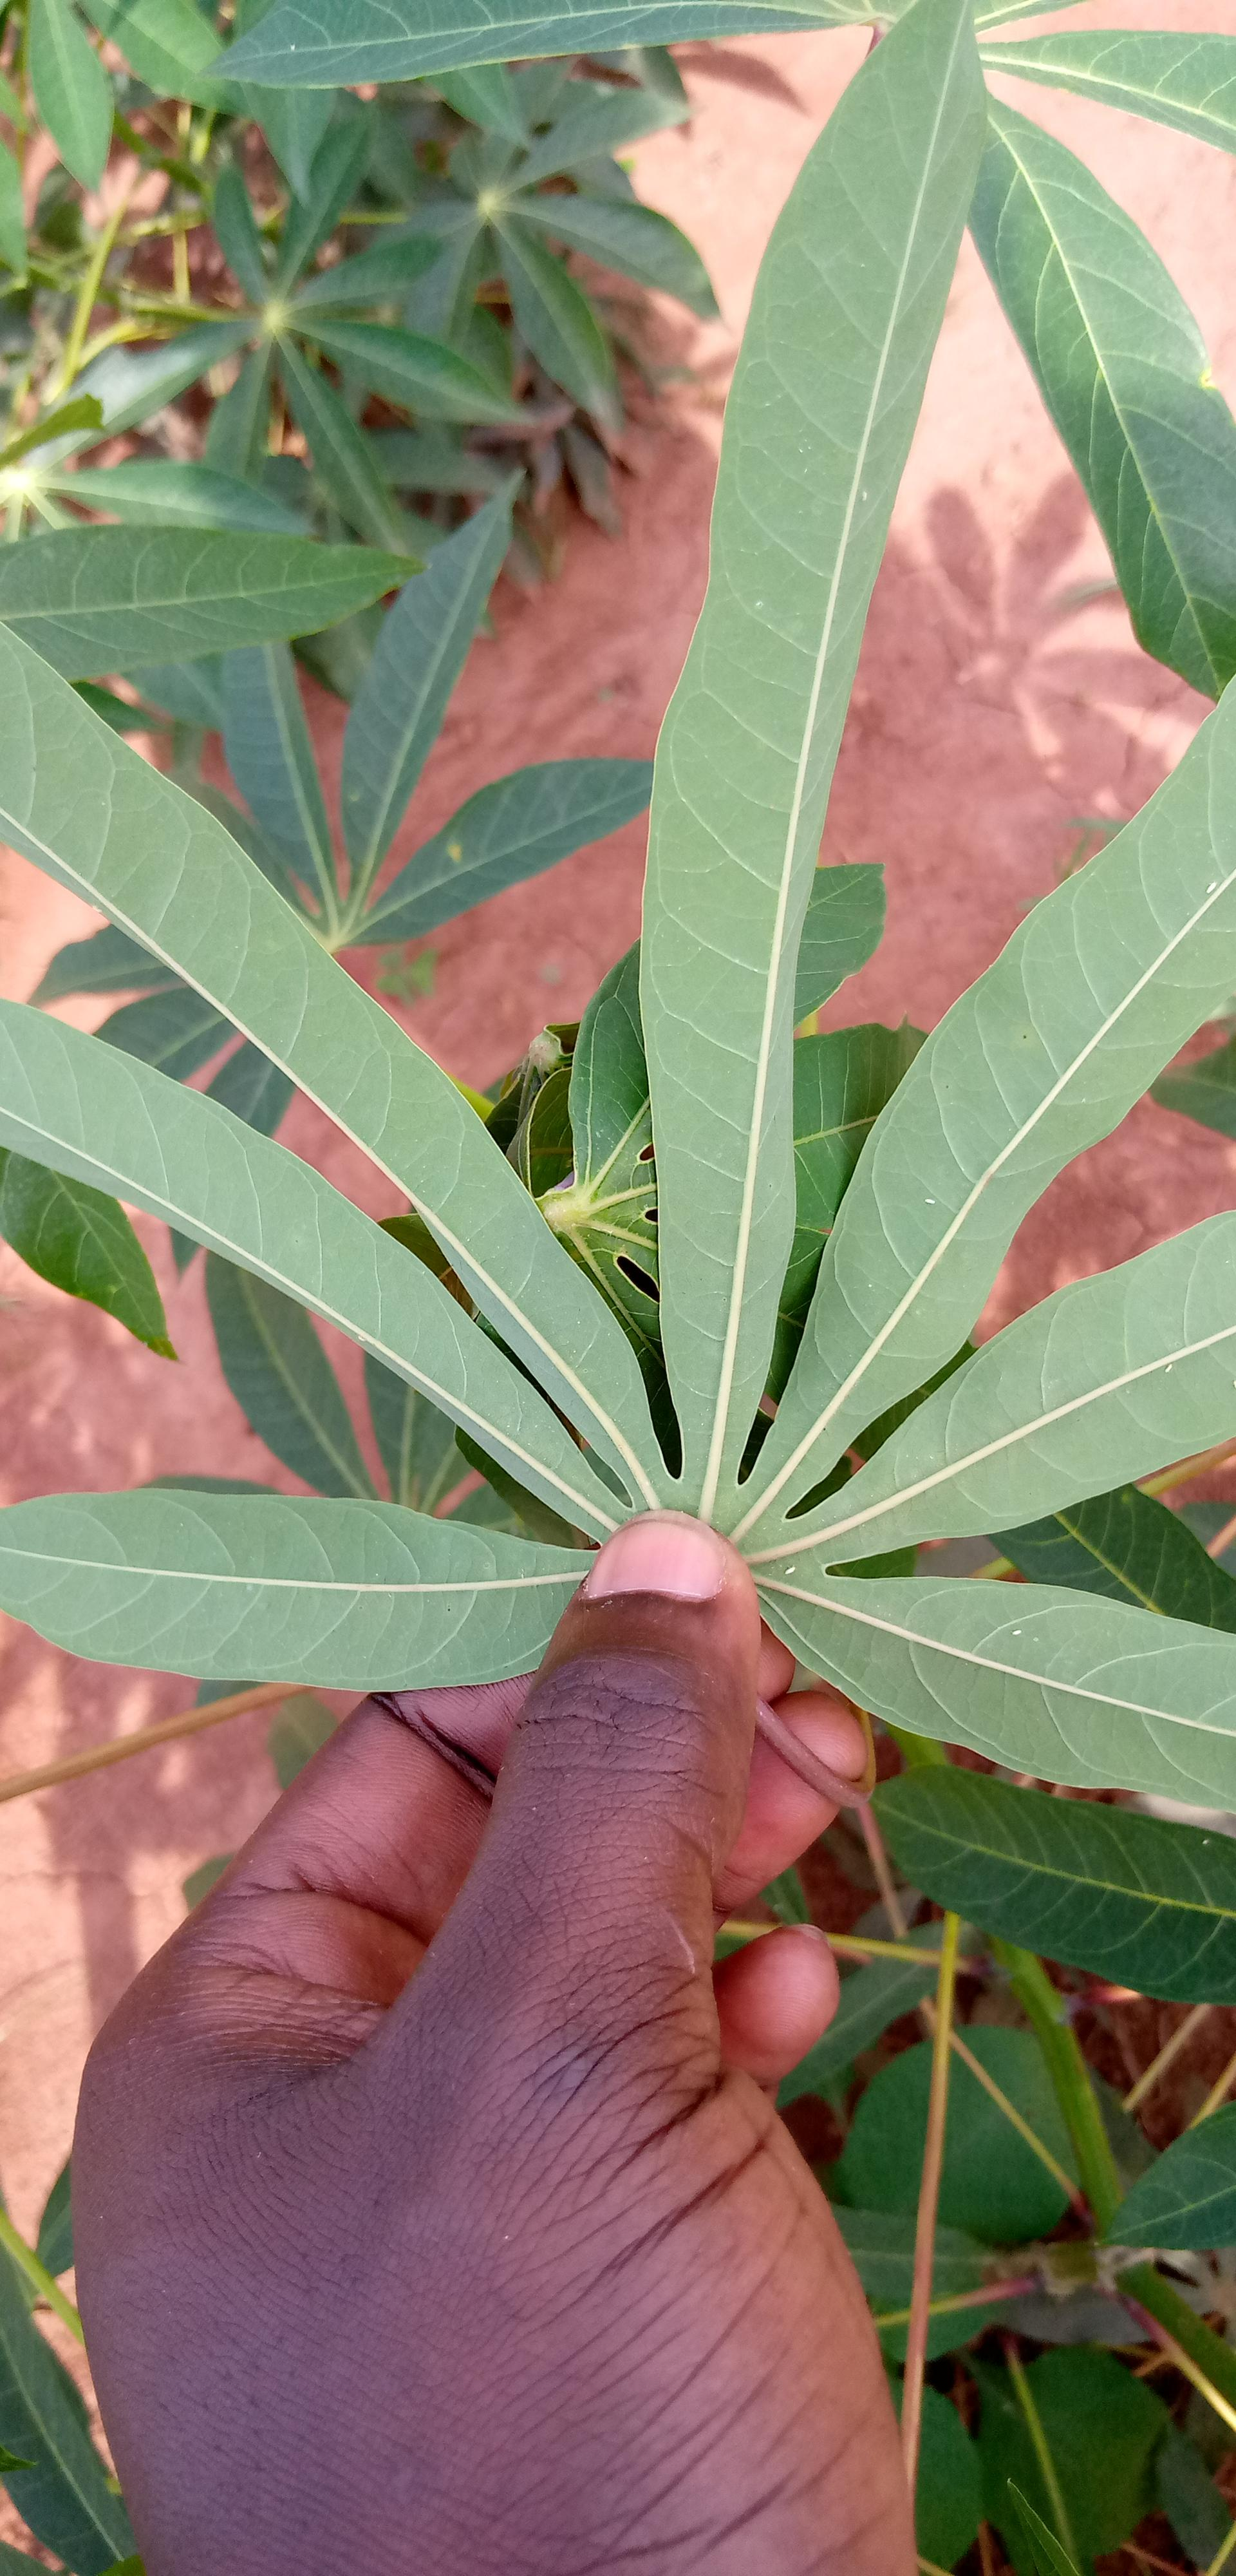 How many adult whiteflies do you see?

6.